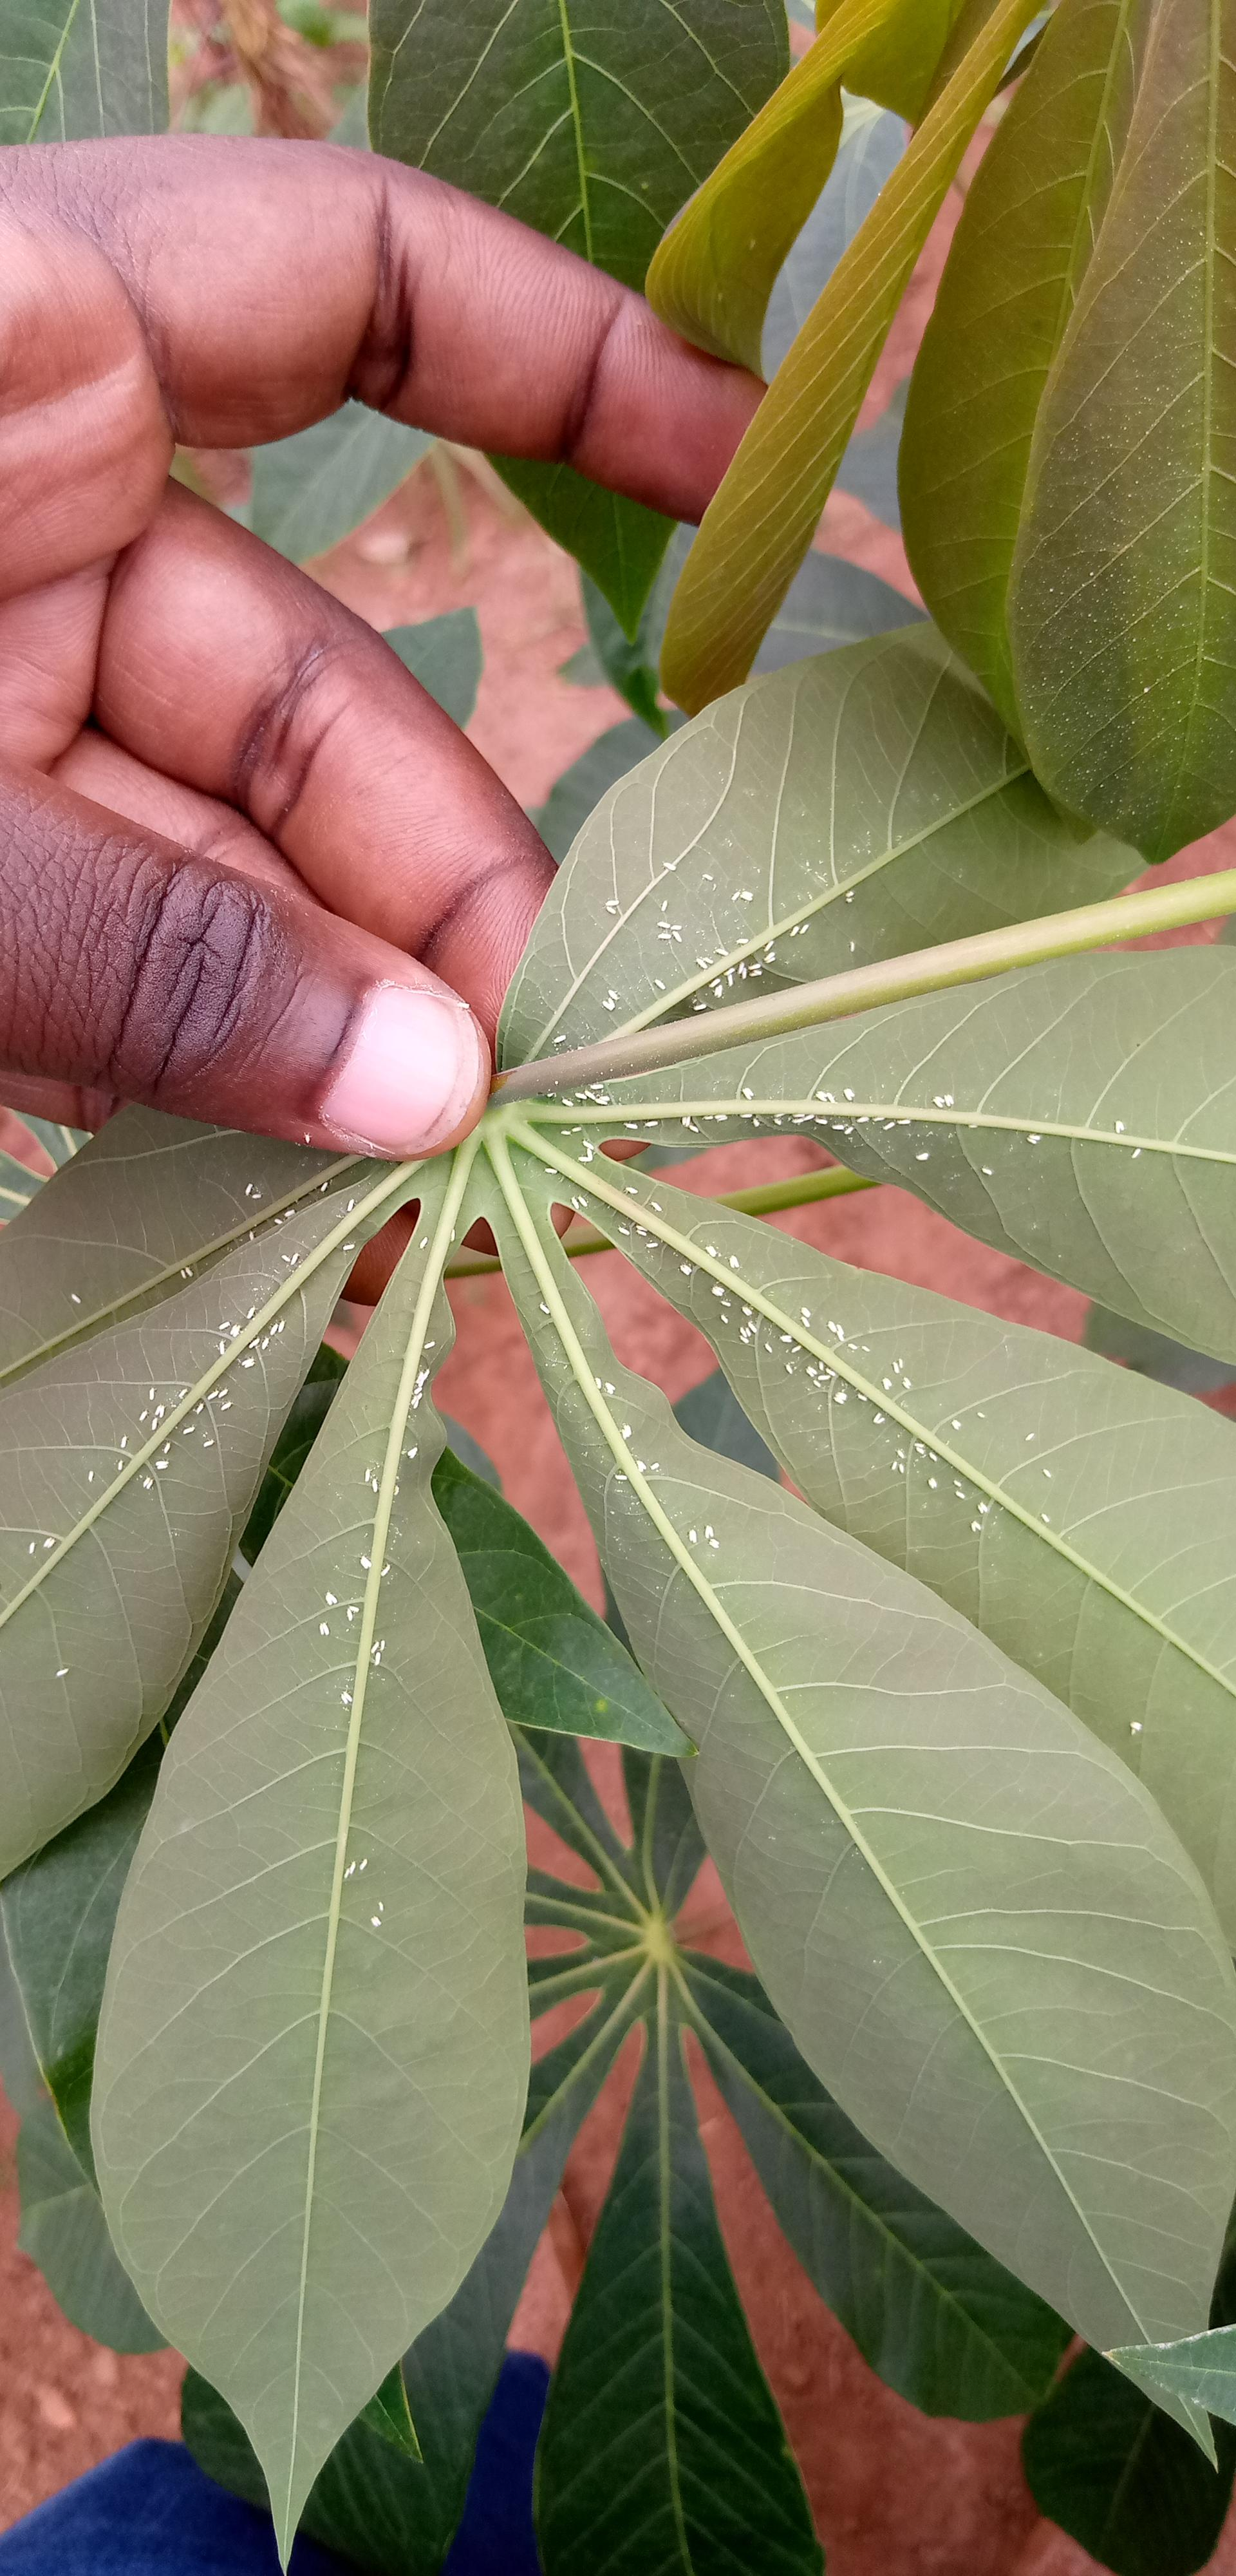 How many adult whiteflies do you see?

259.